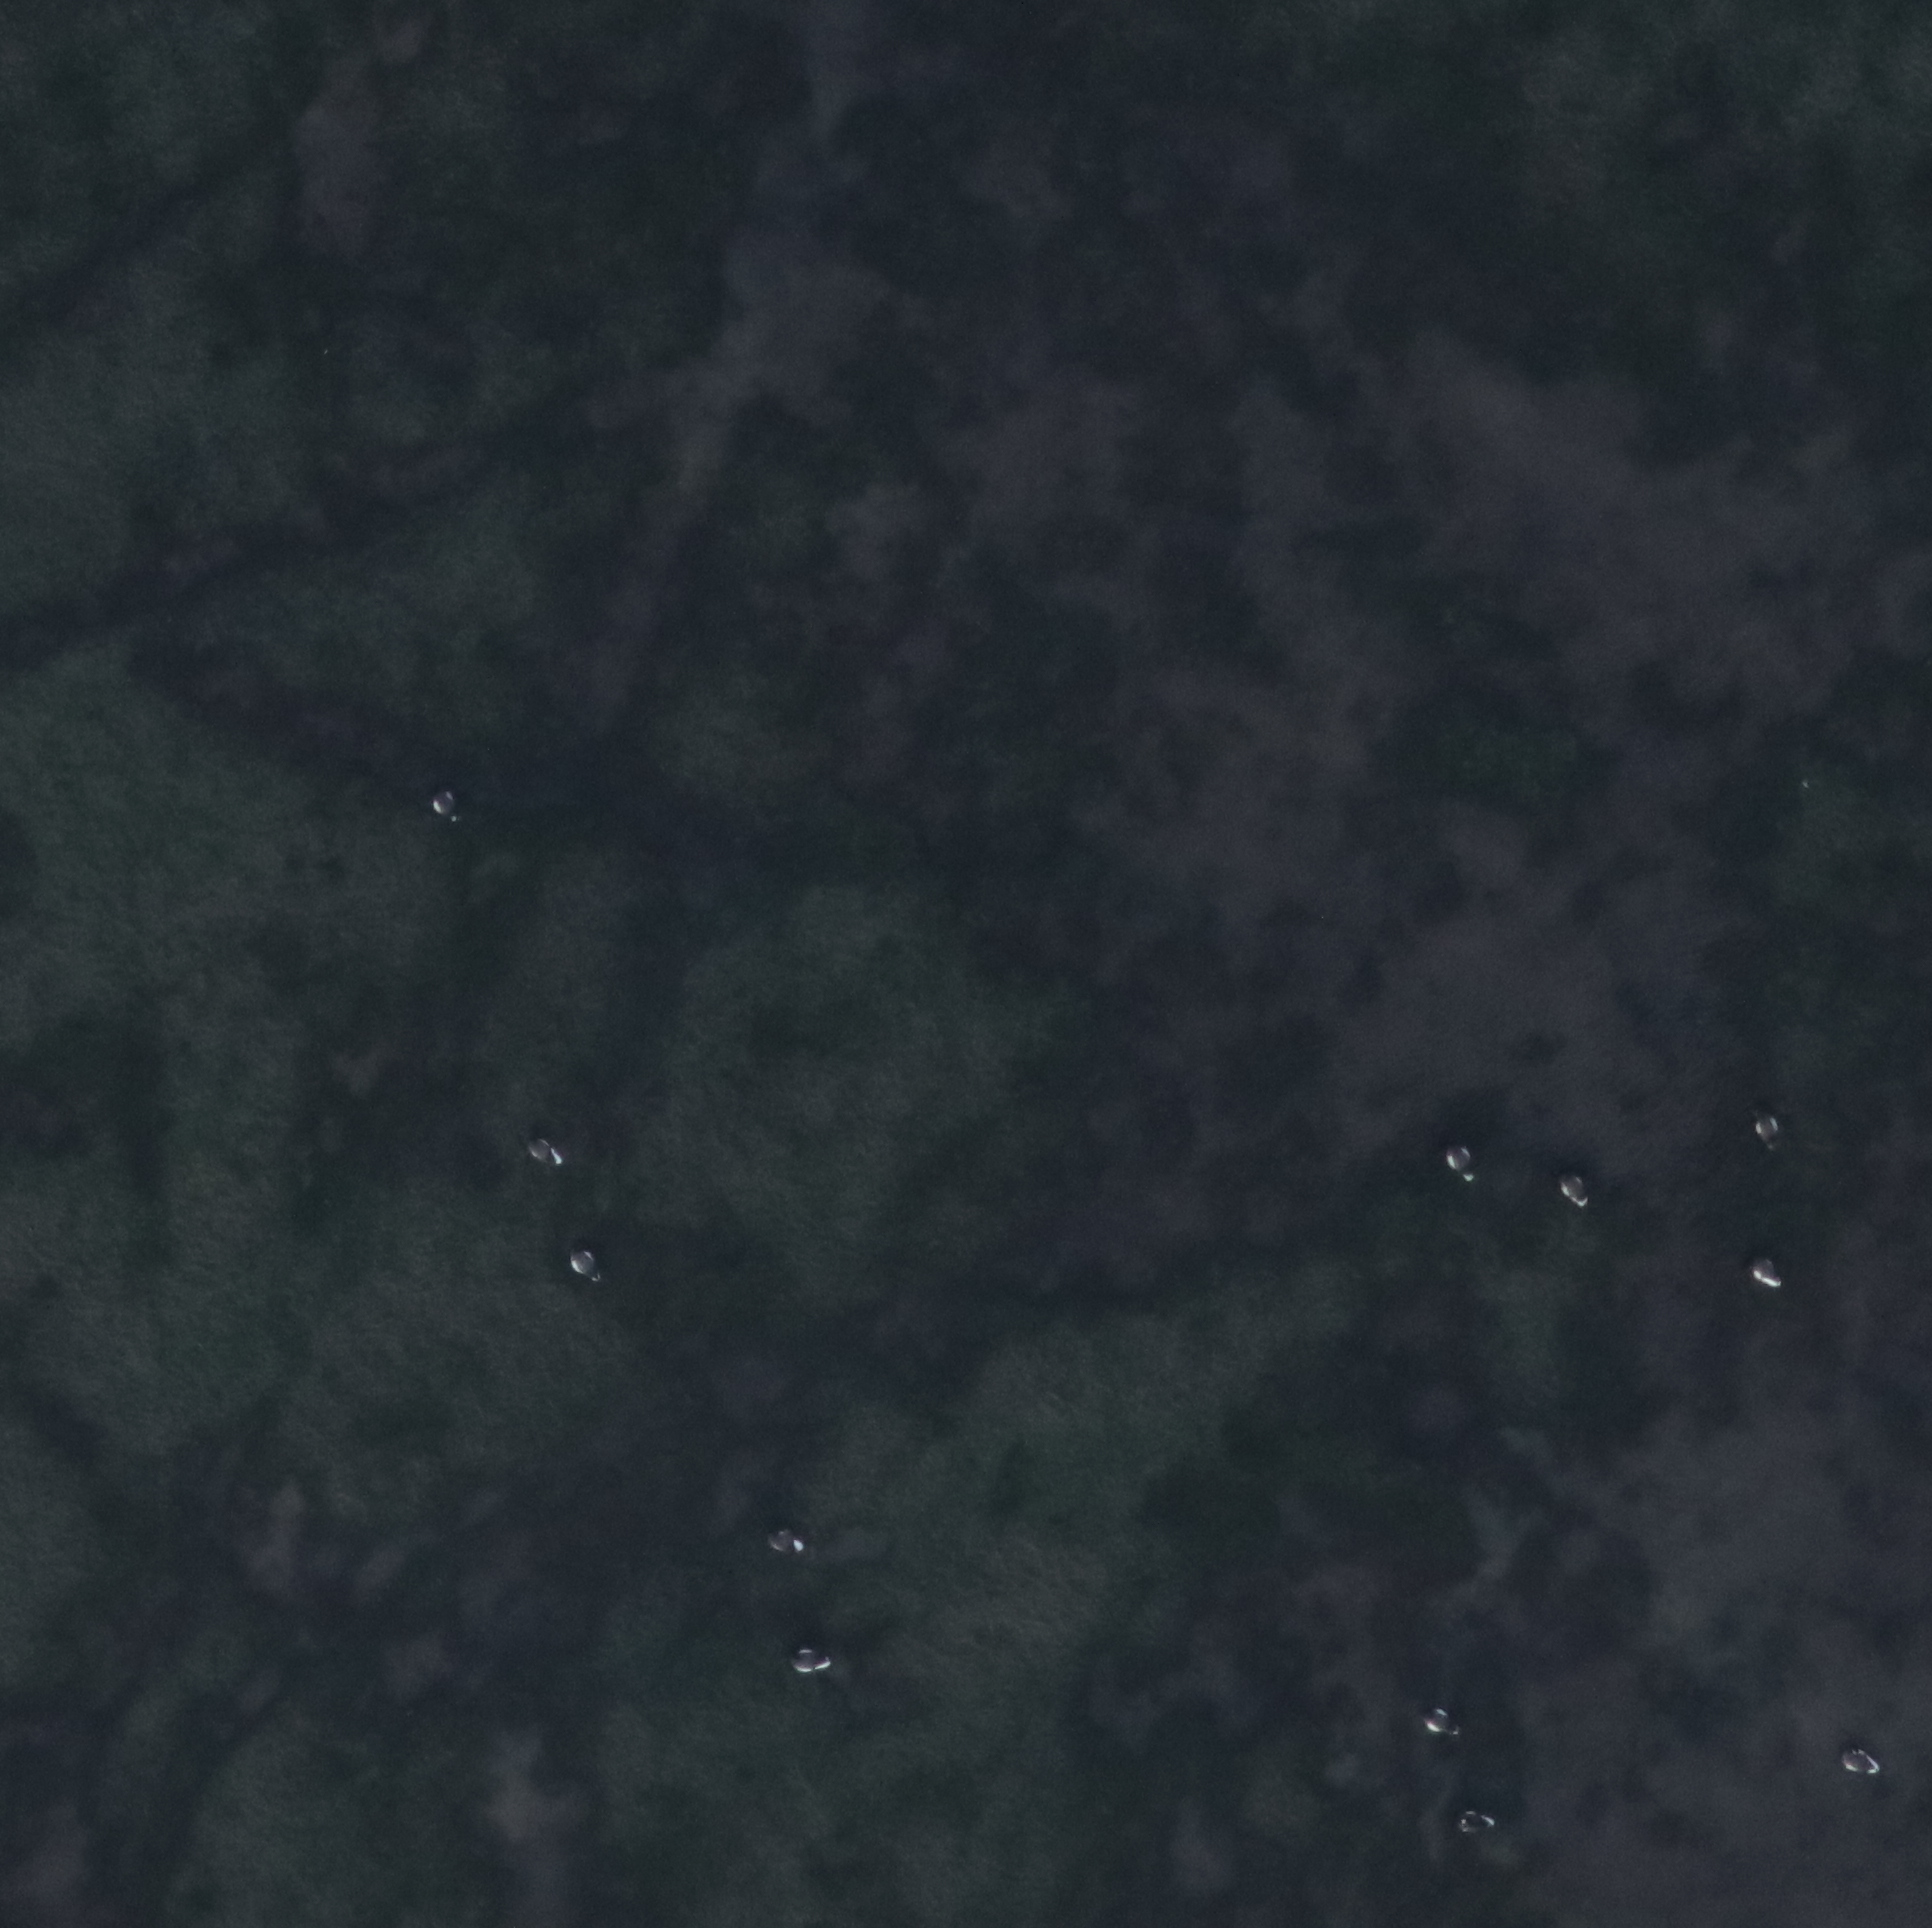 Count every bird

12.